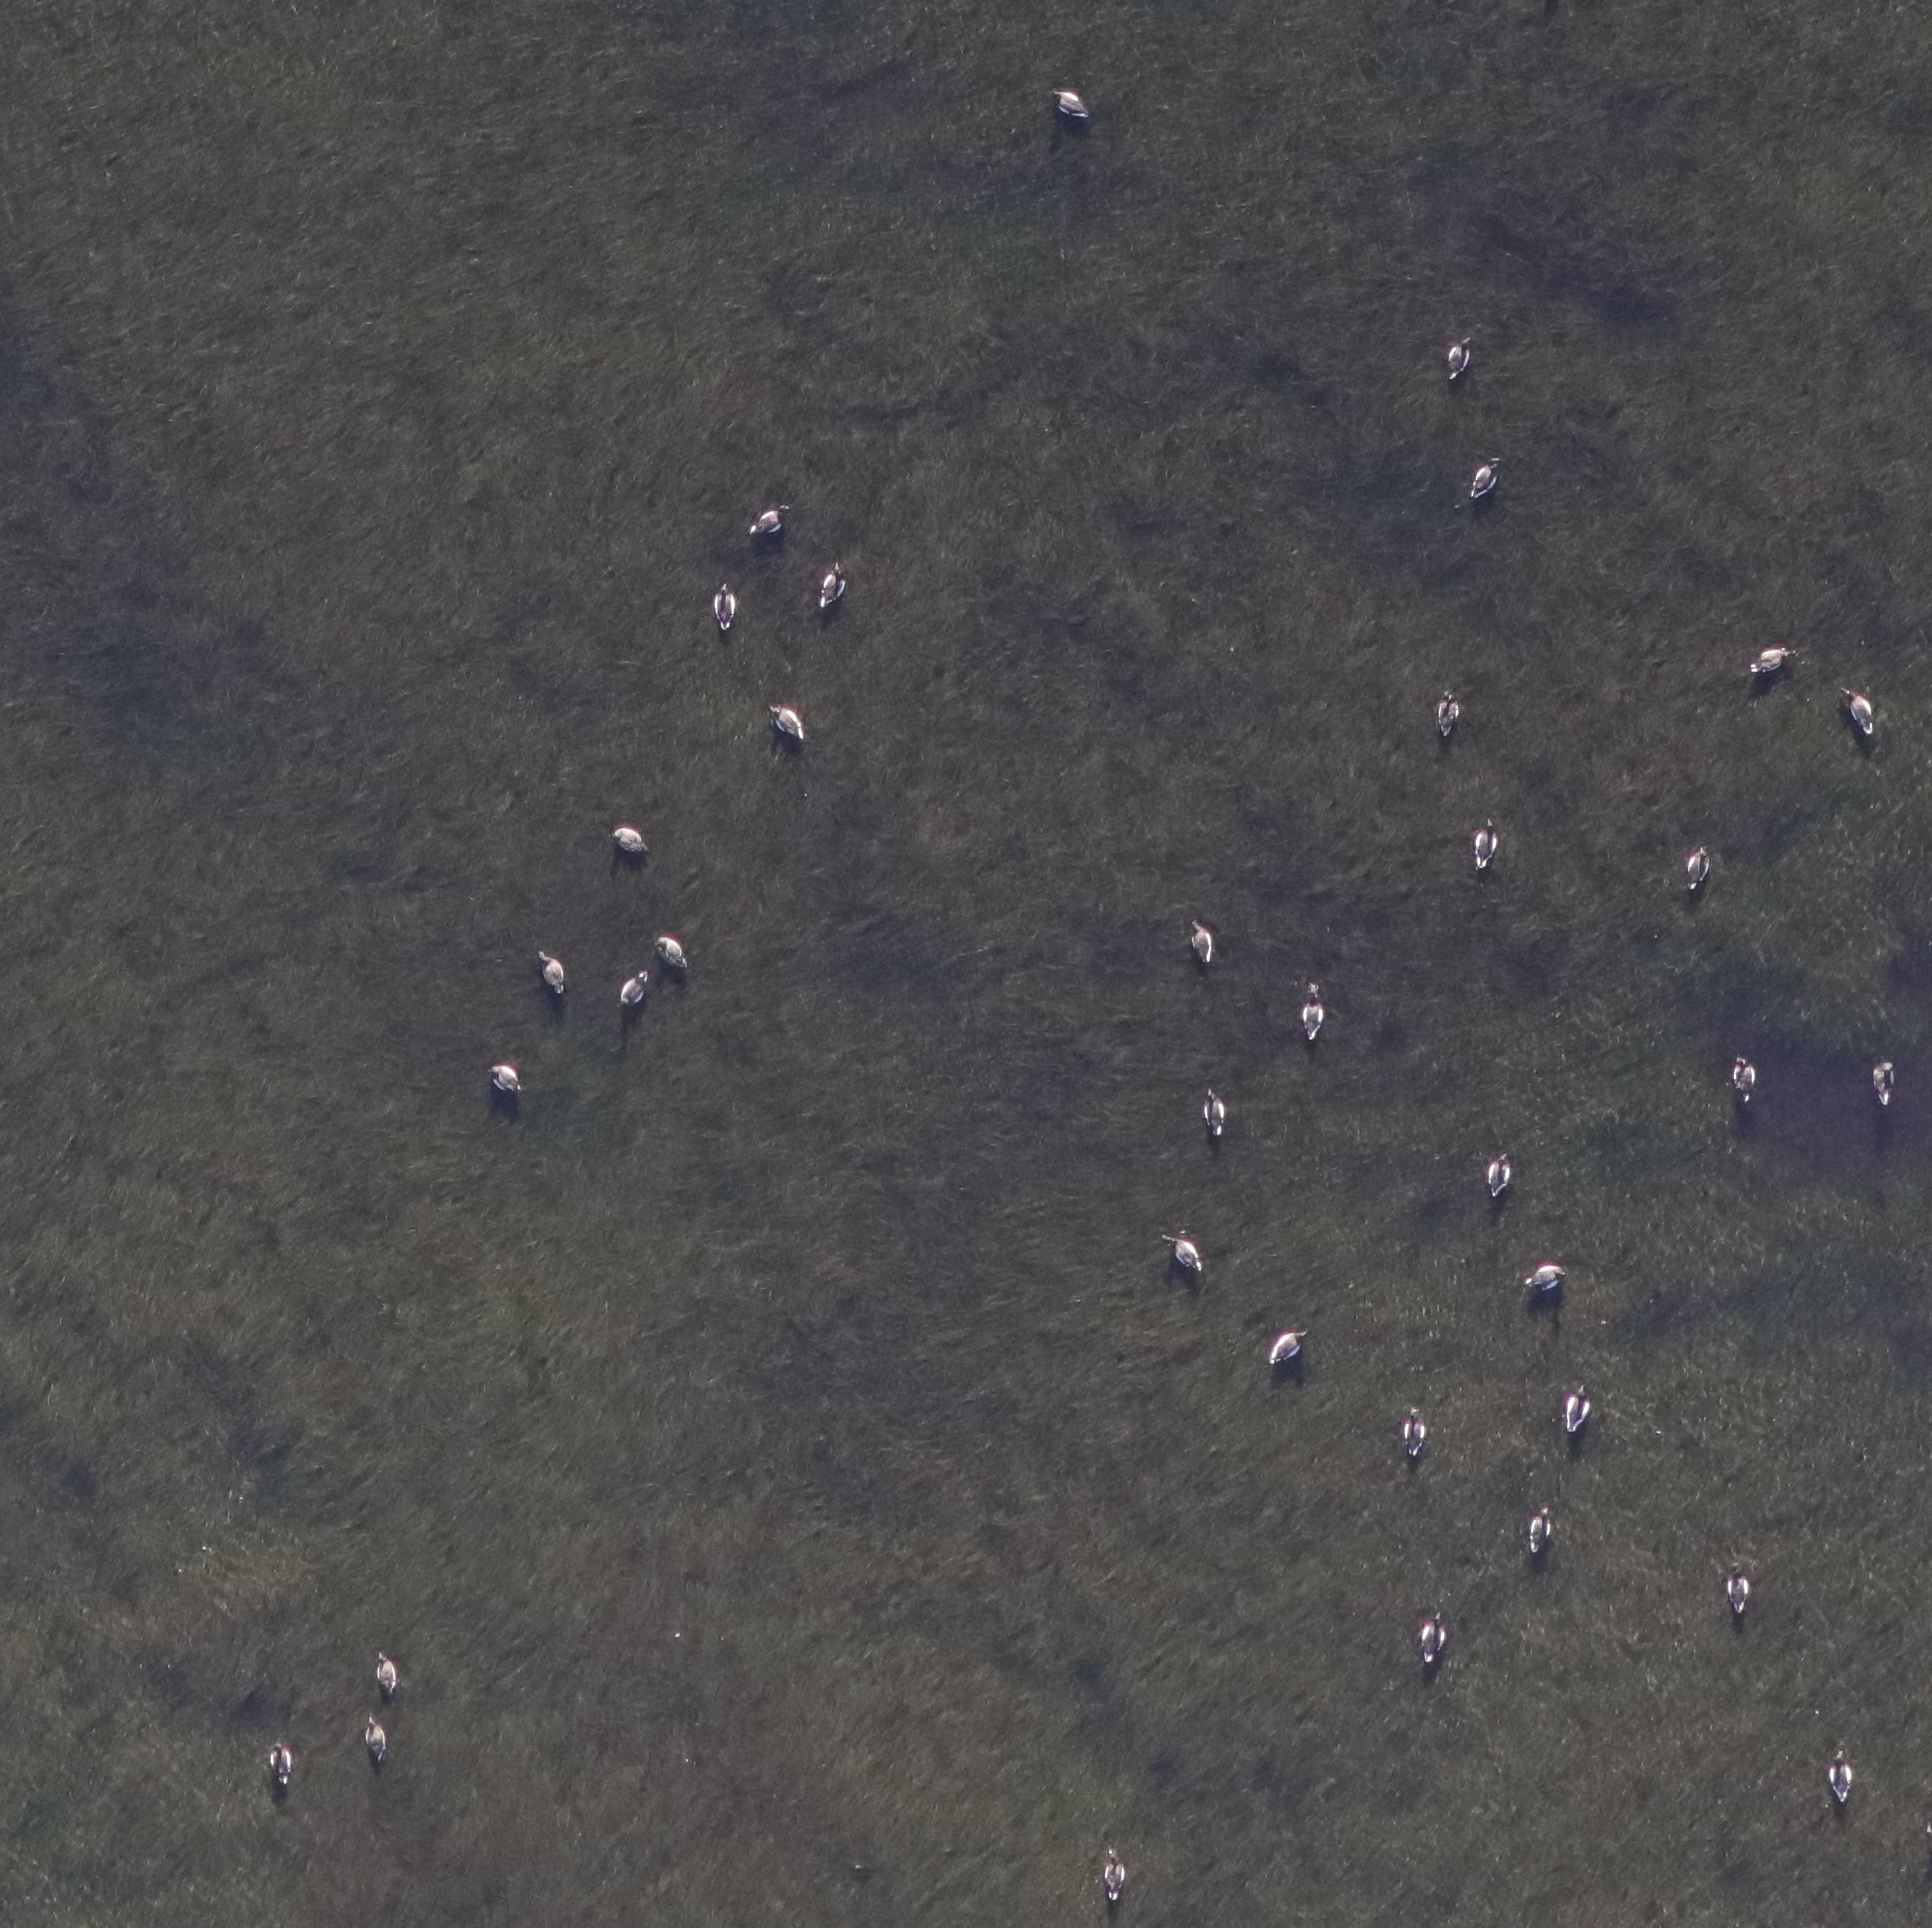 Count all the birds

36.